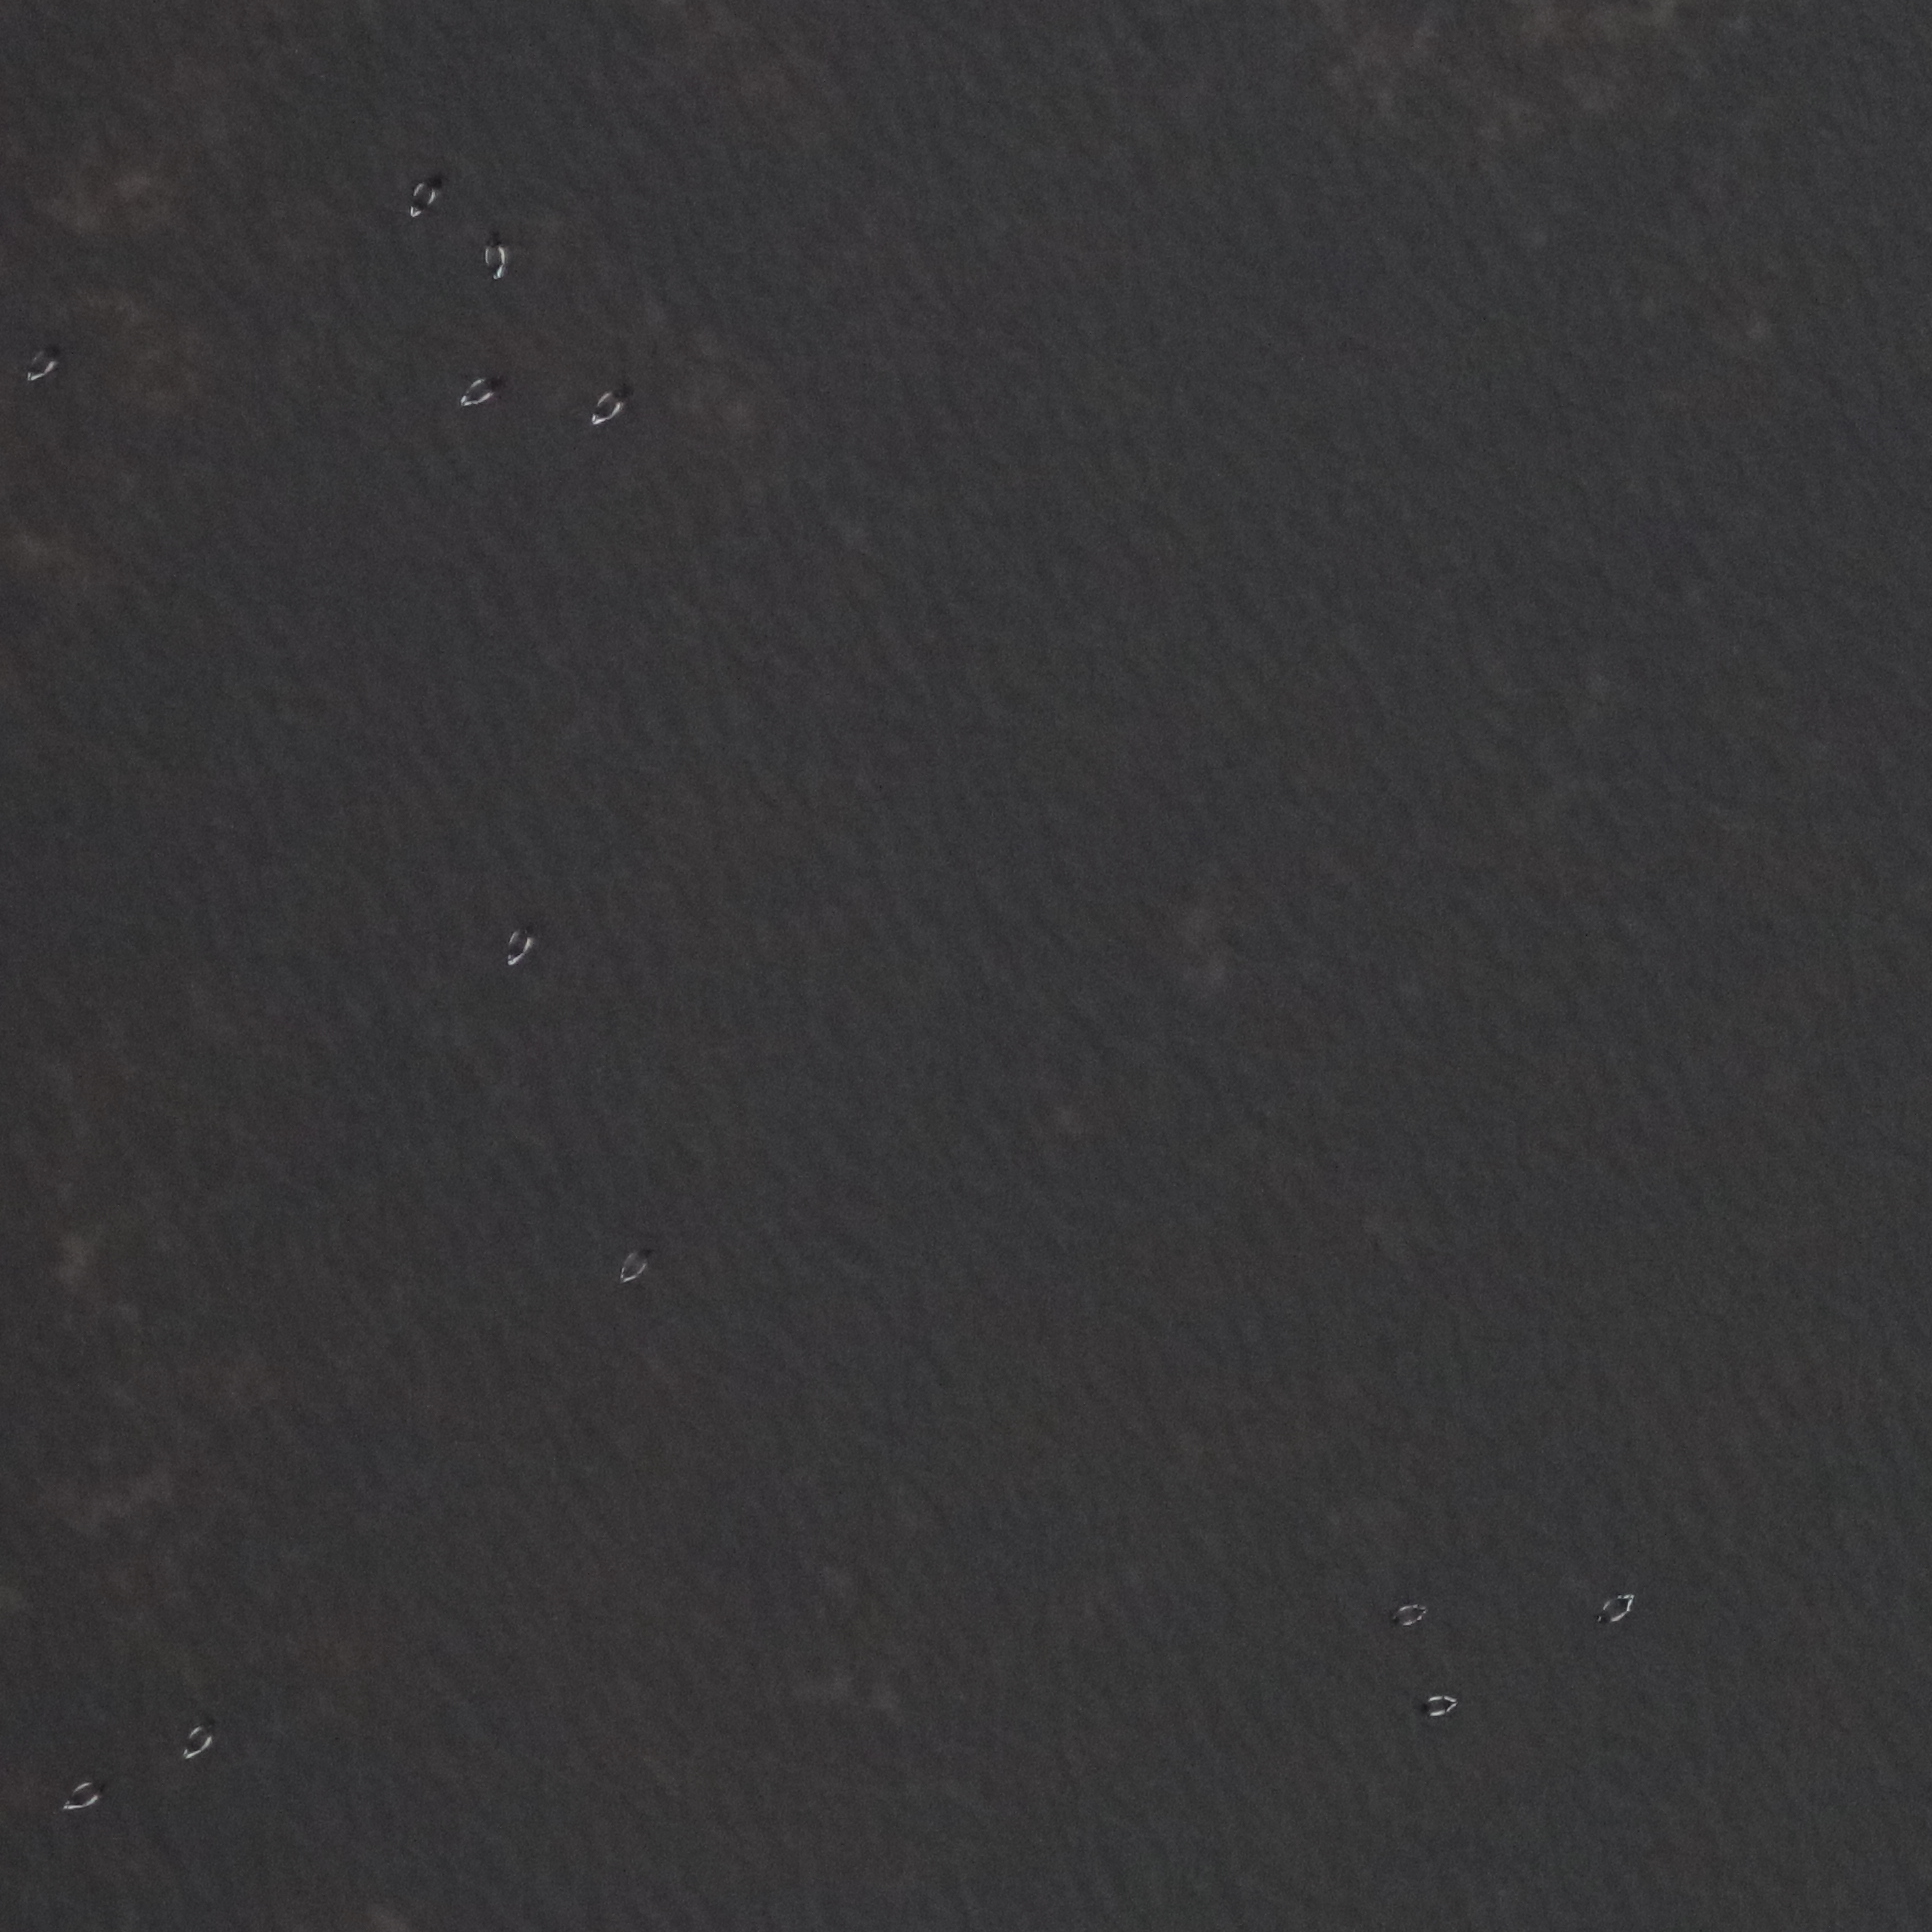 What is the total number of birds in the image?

12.